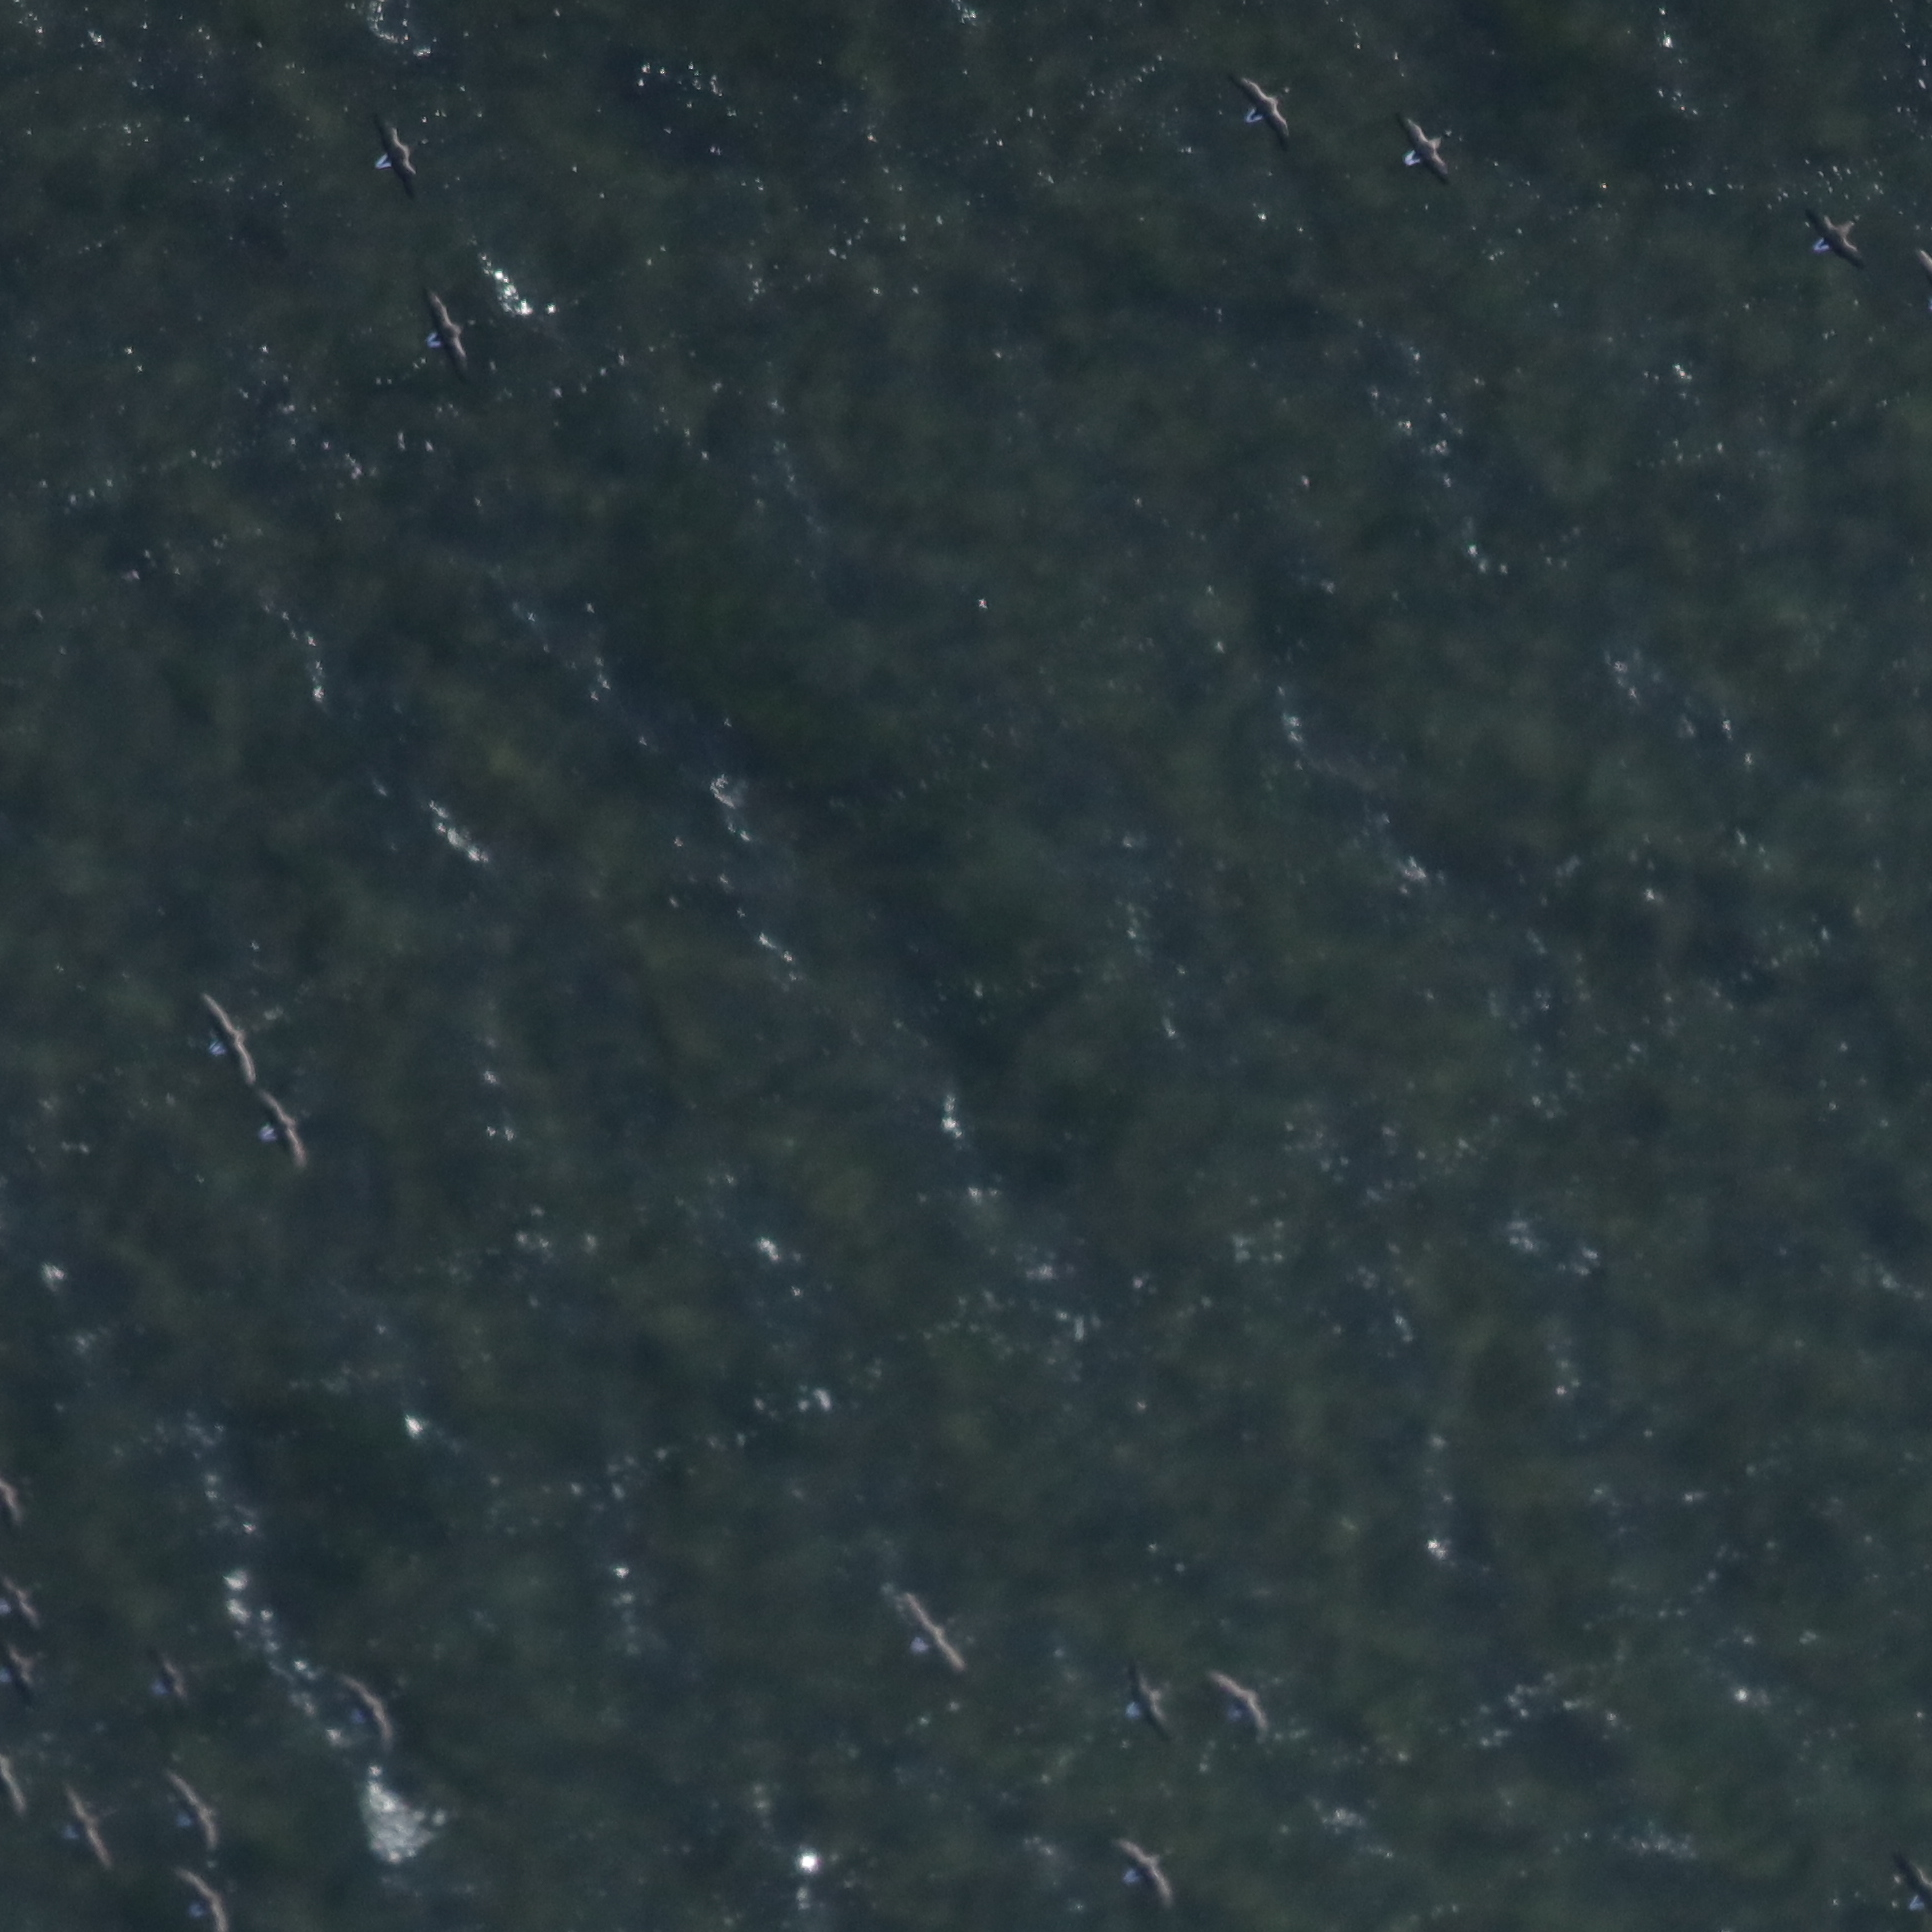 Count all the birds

20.